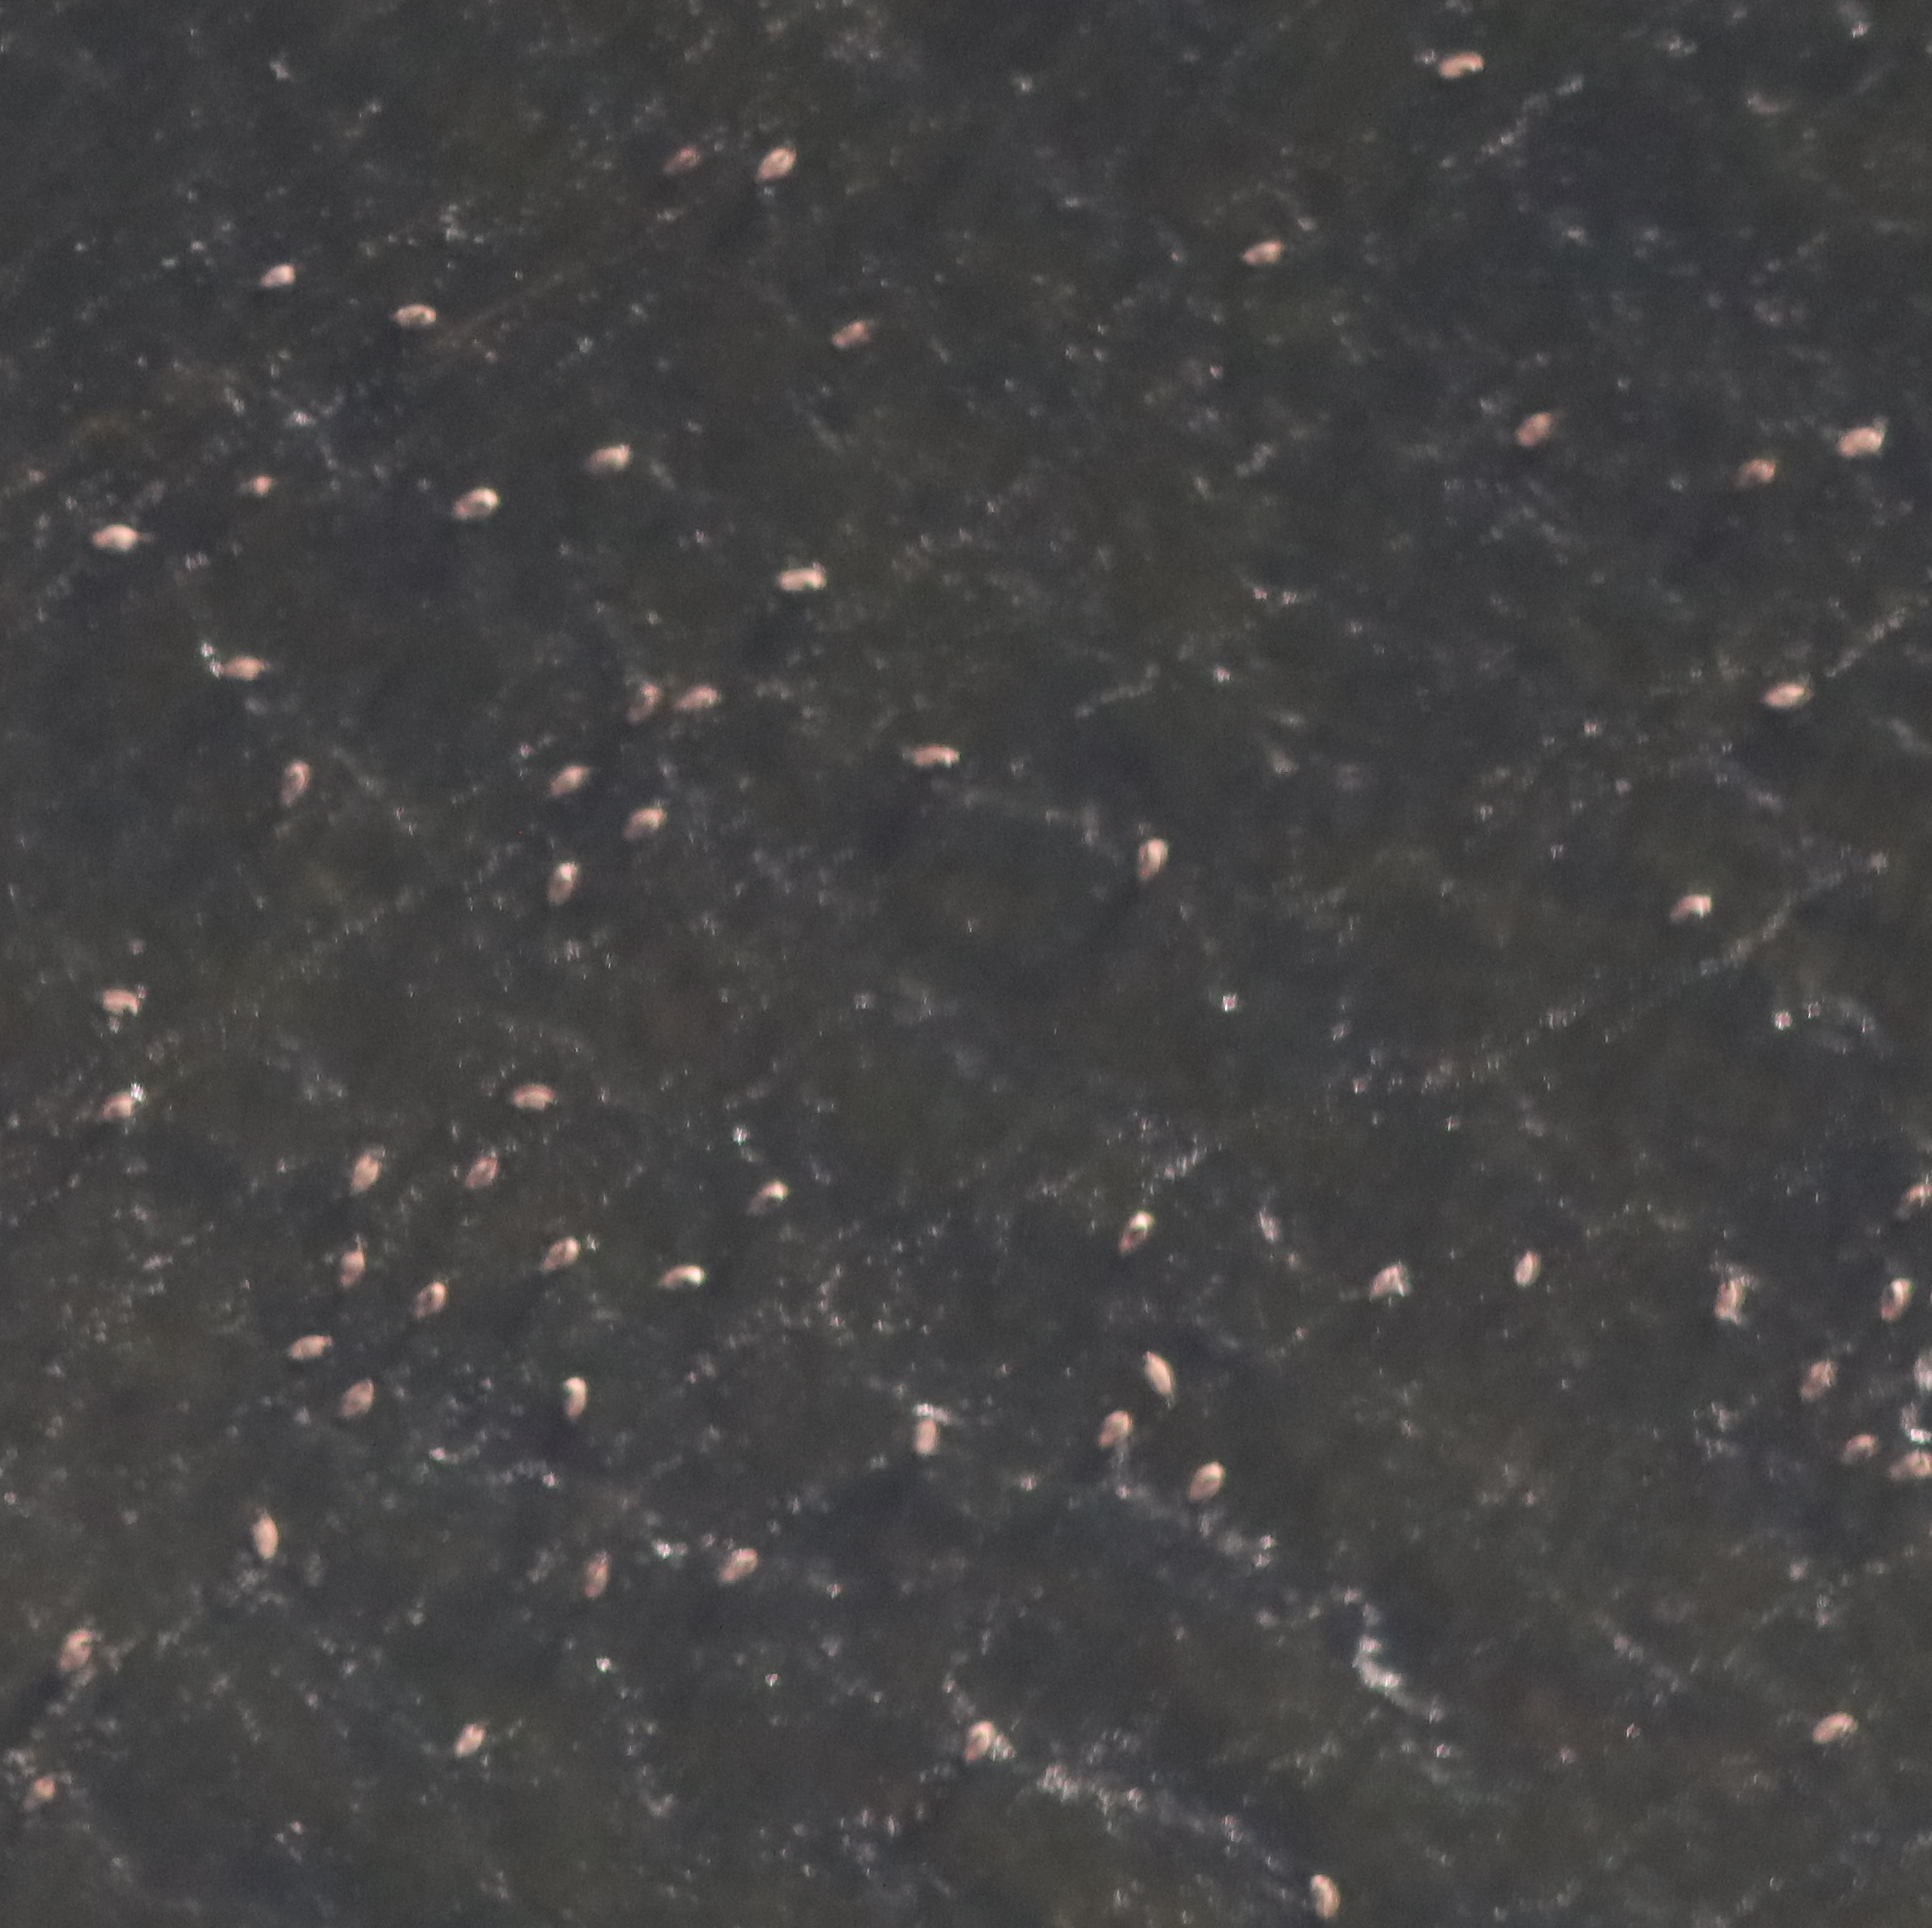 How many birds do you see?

61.